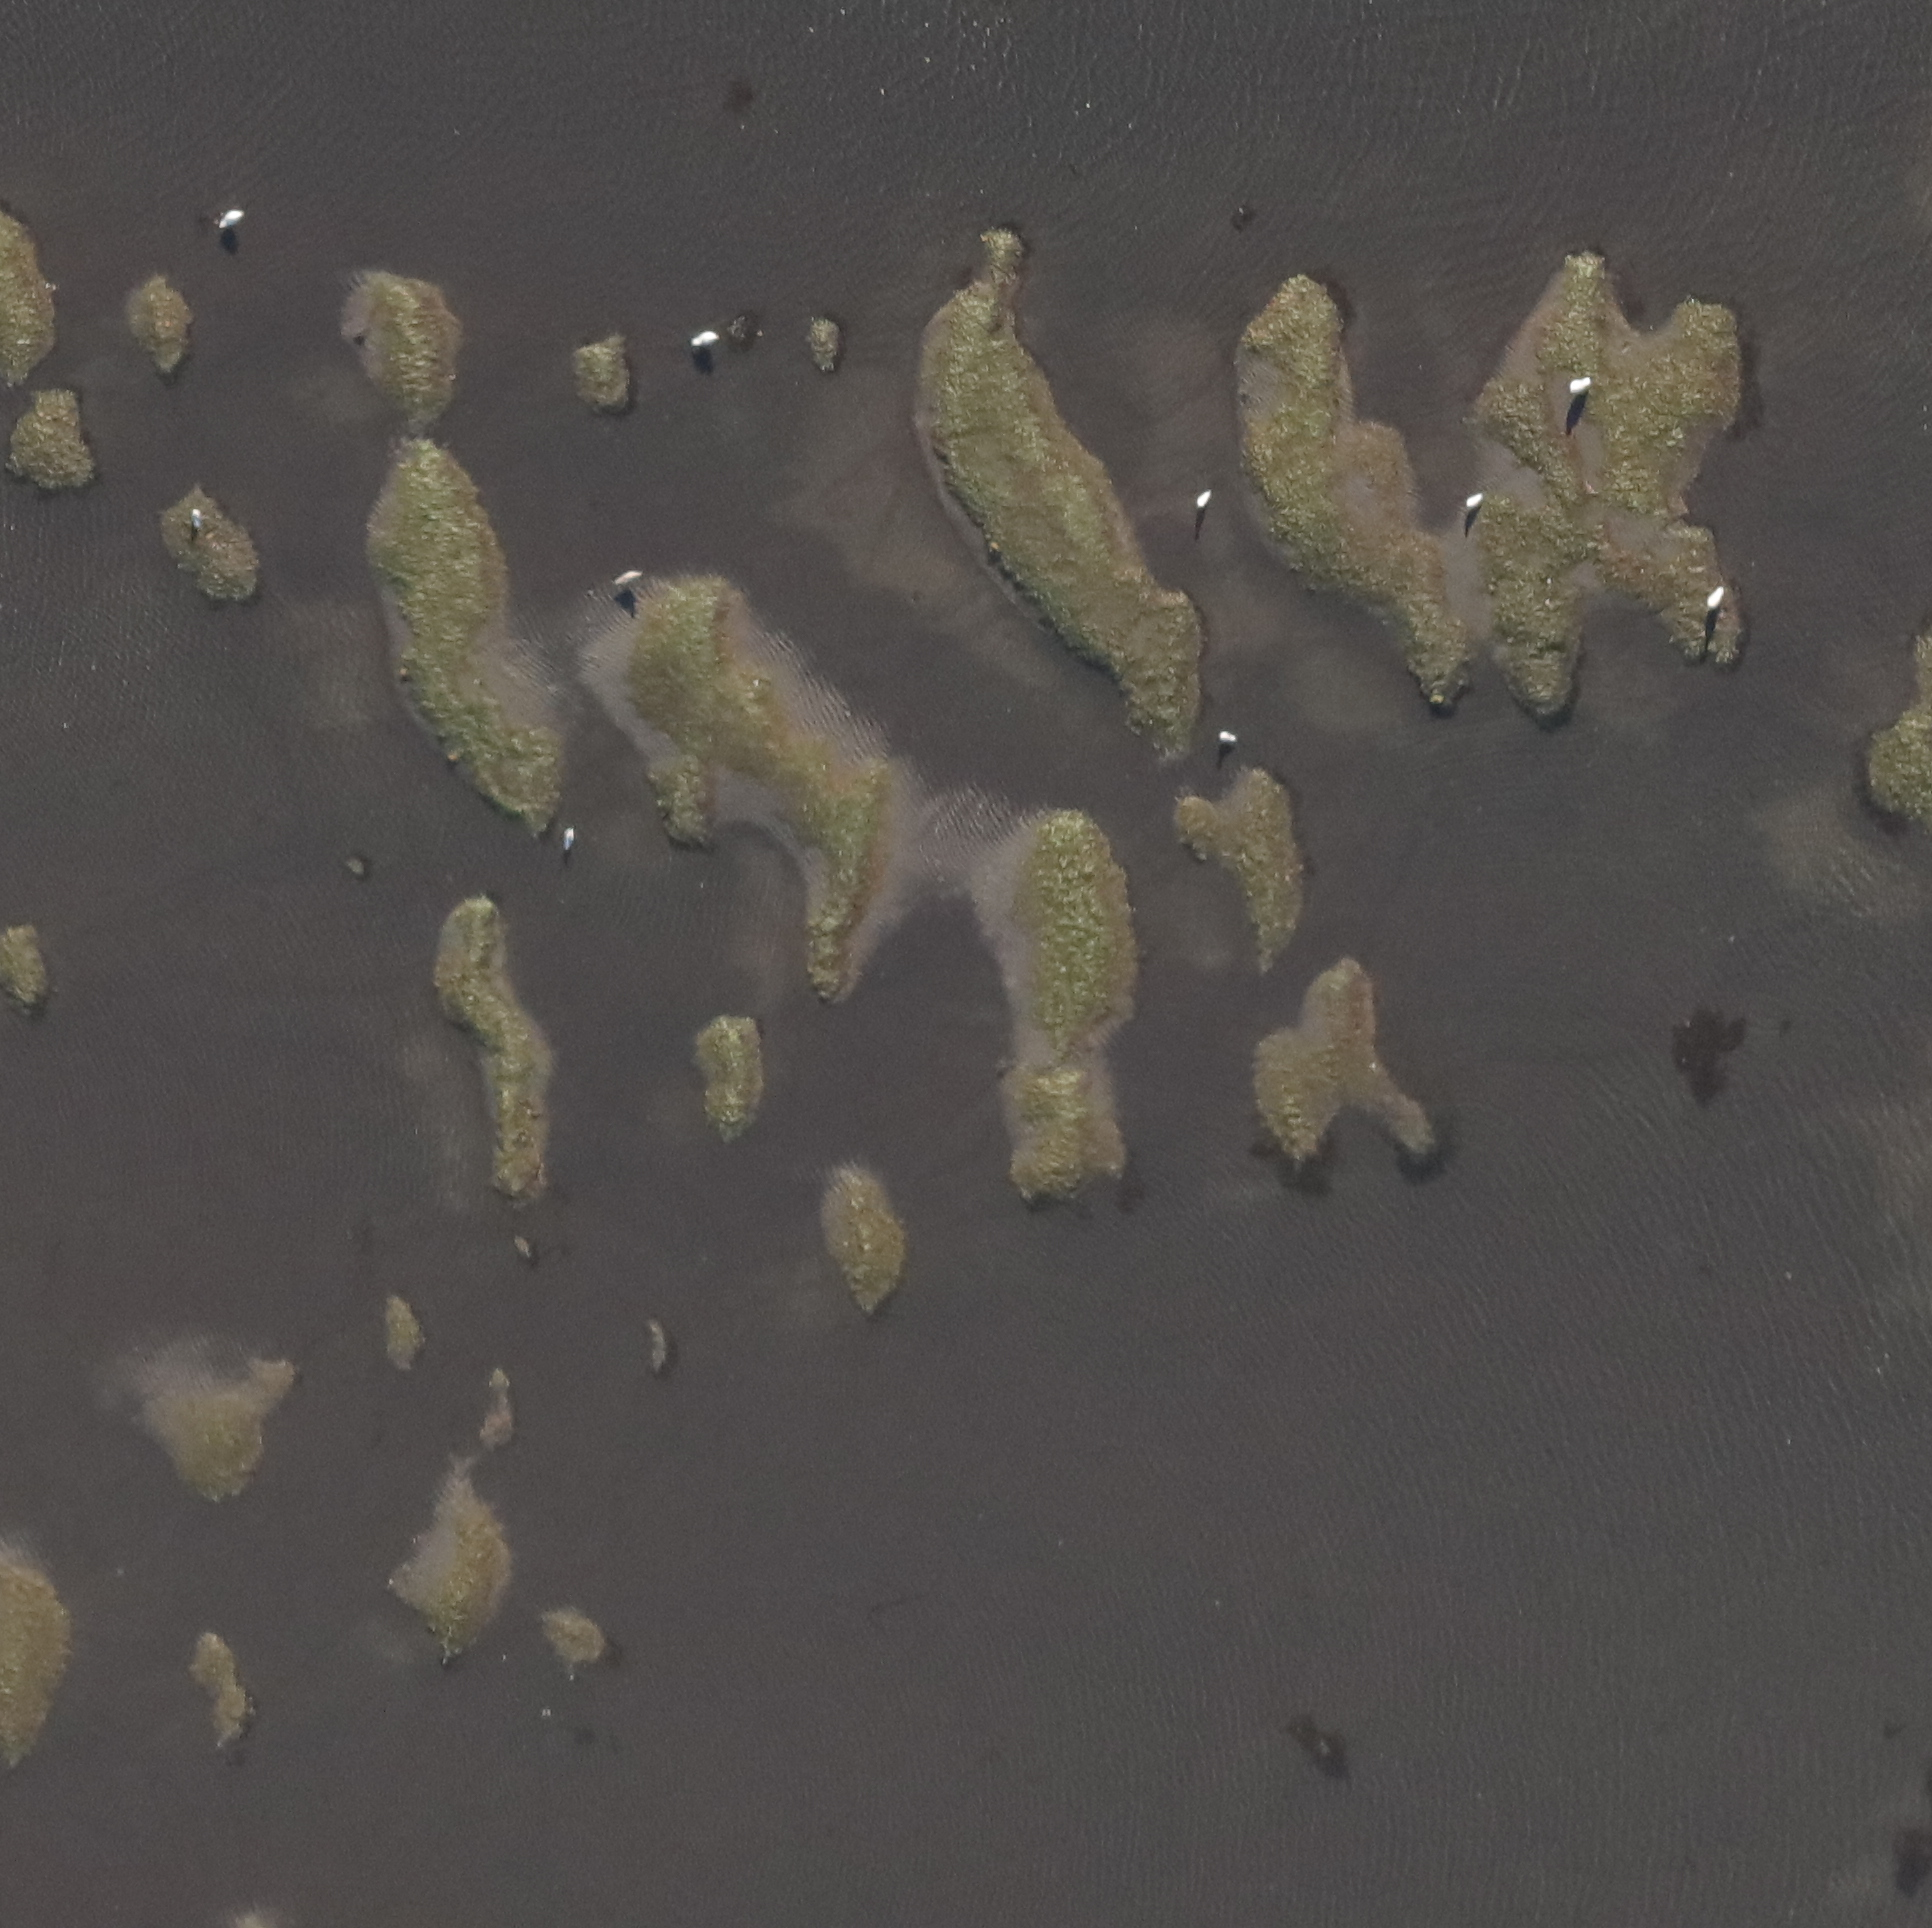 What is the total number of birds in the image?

10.